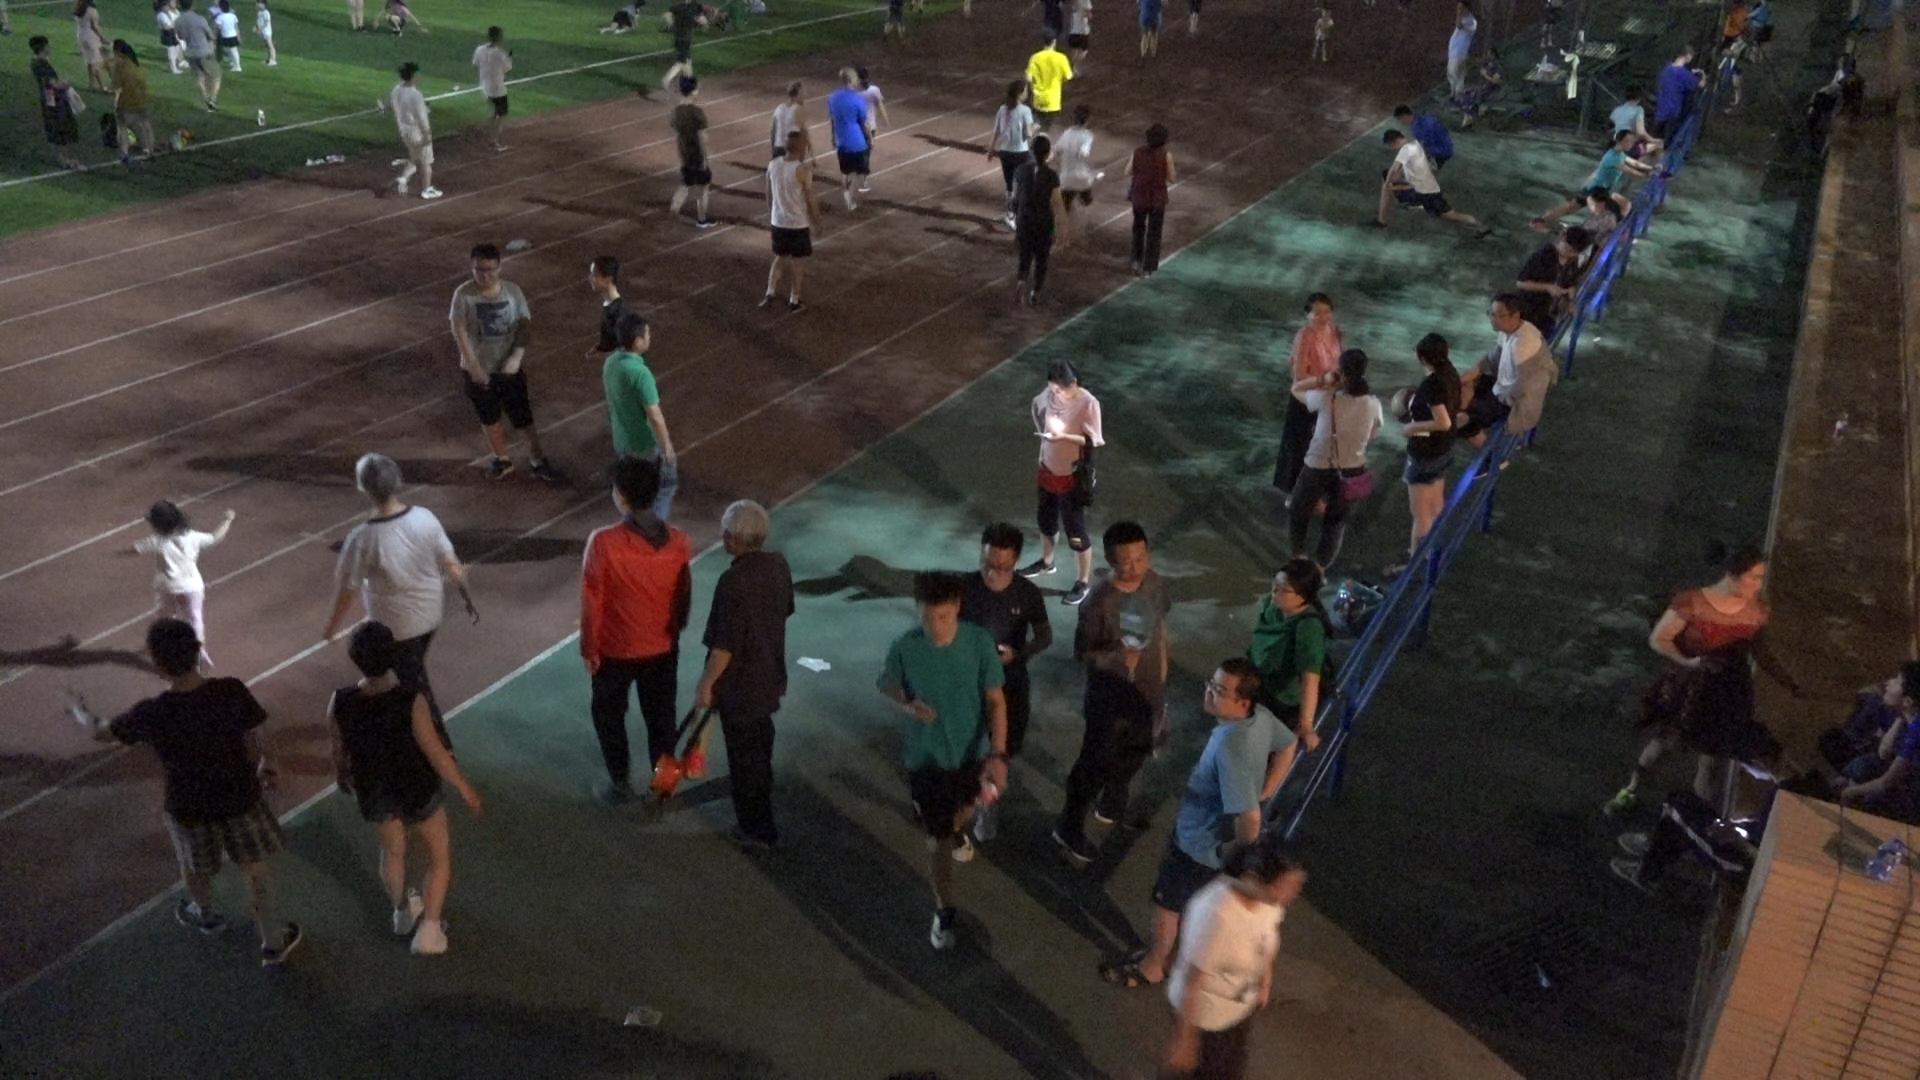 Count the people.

59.